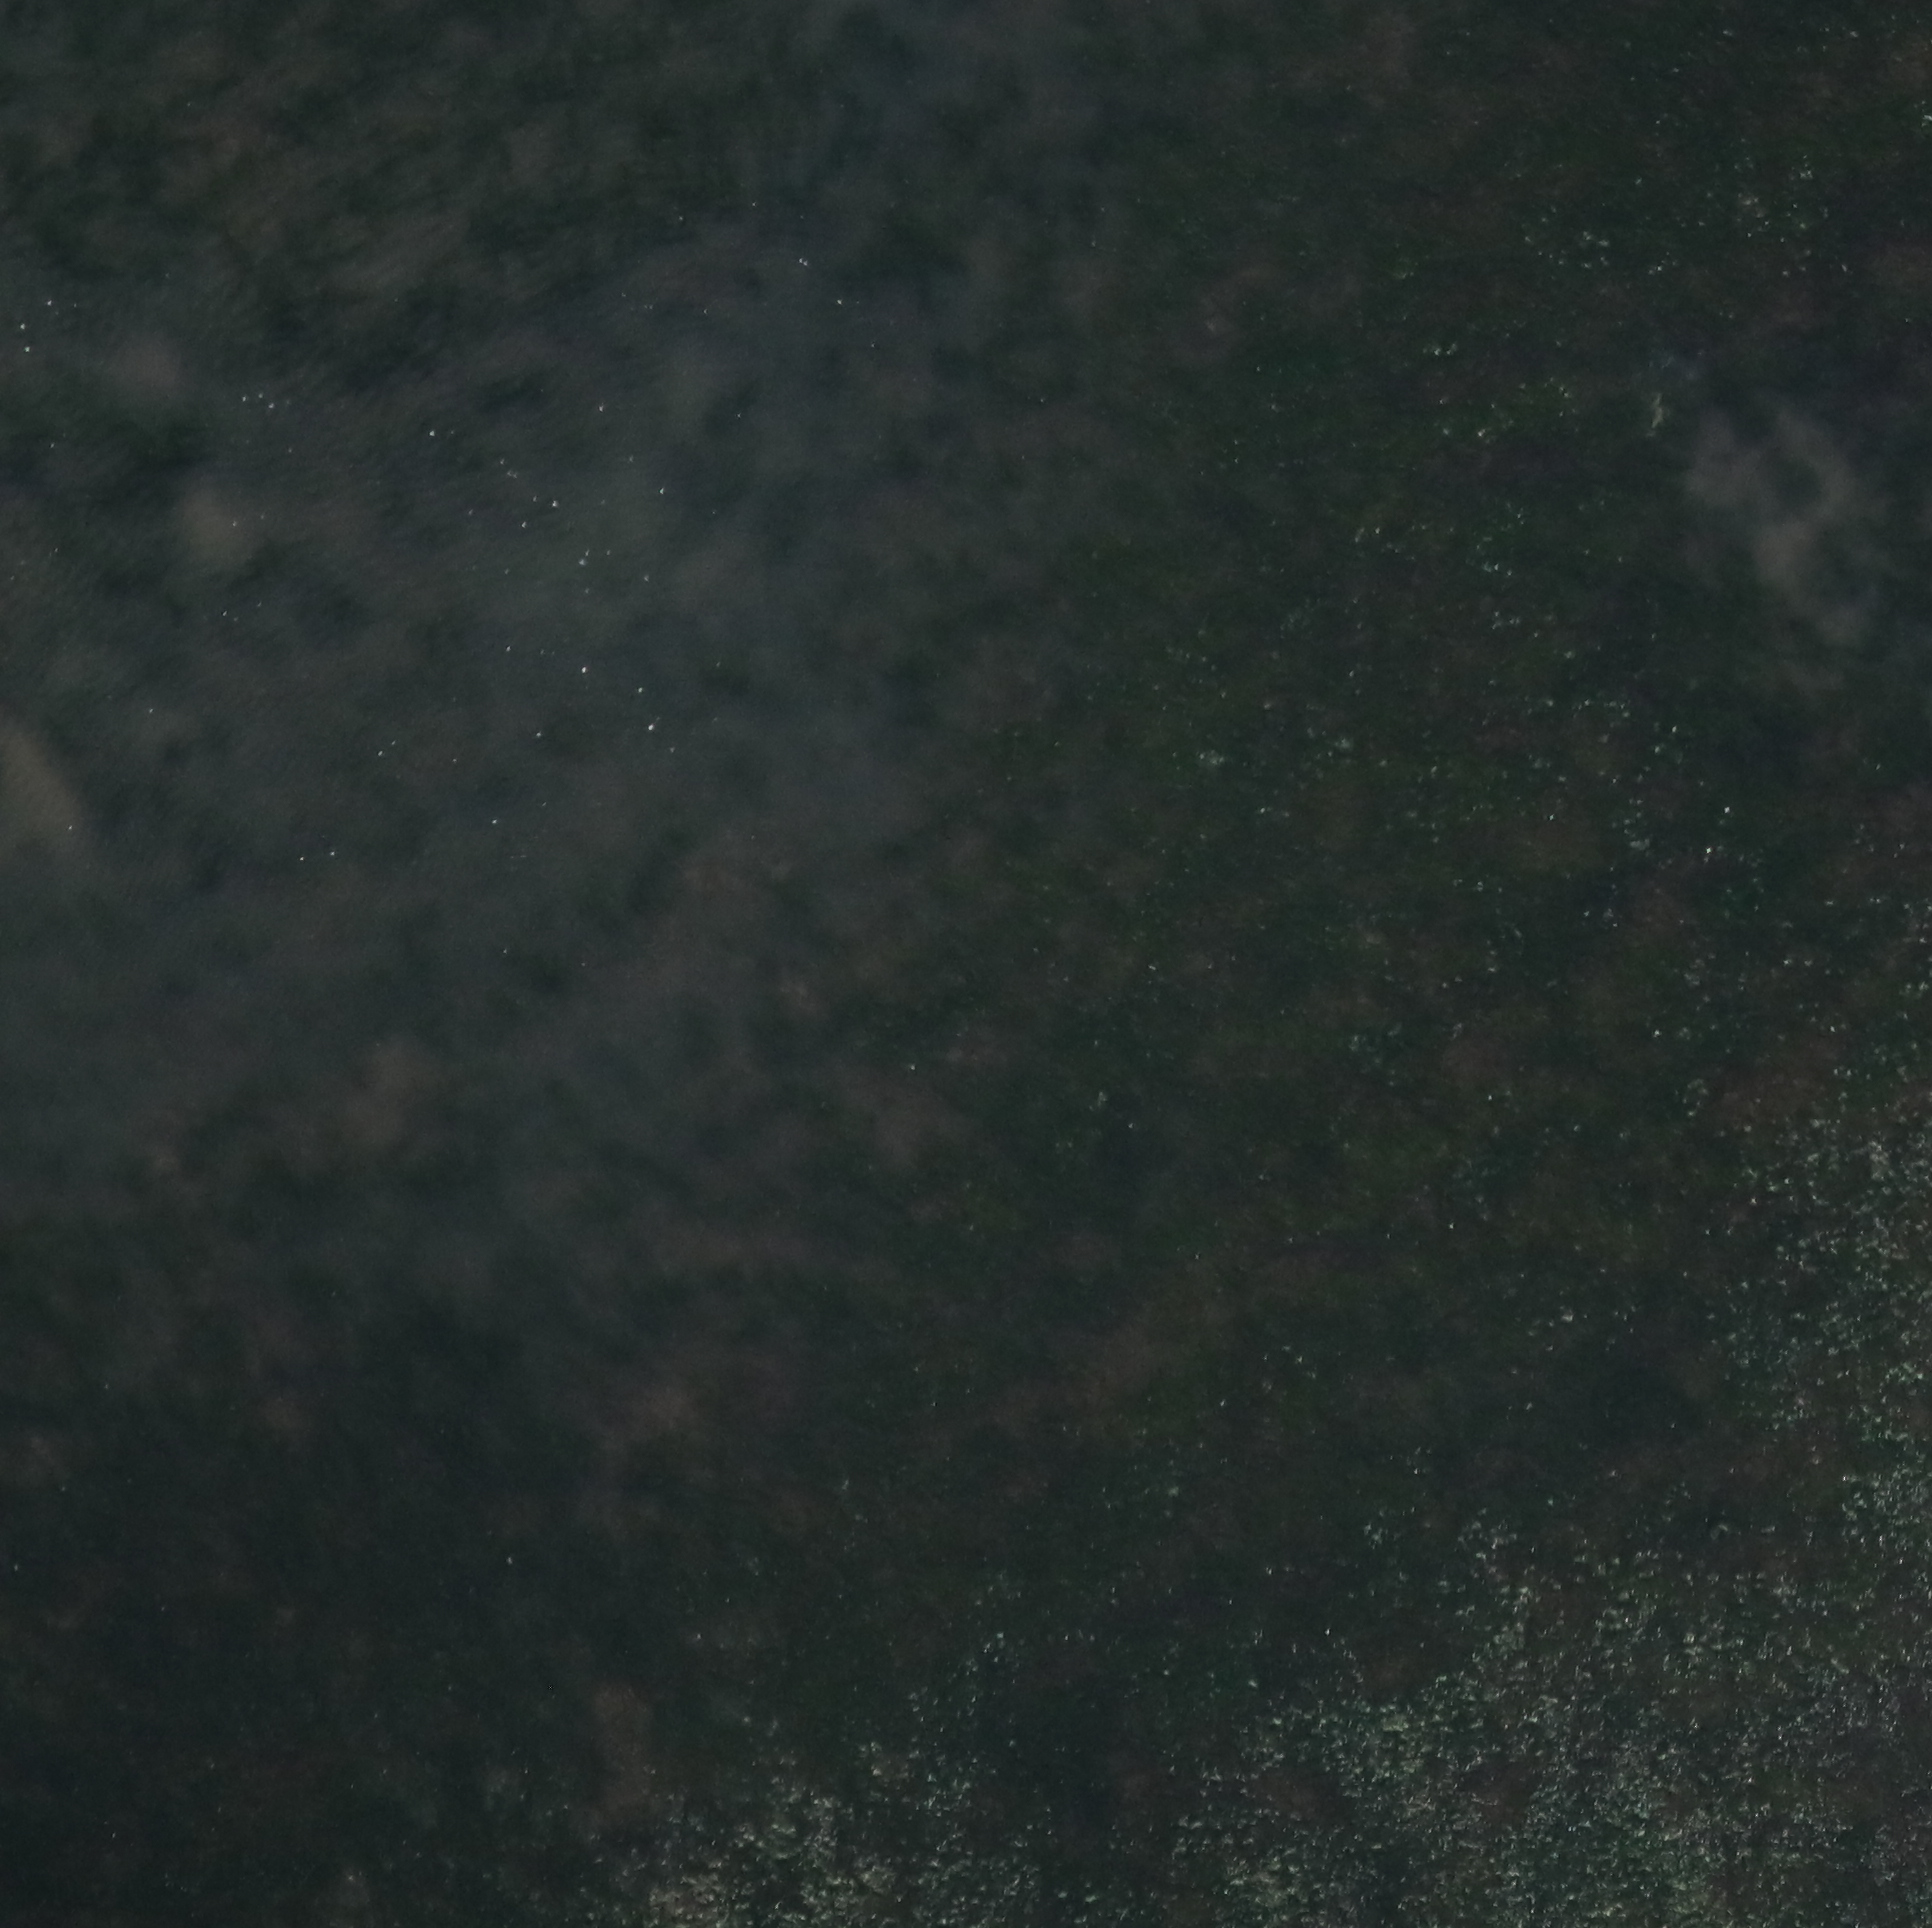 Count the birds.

0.